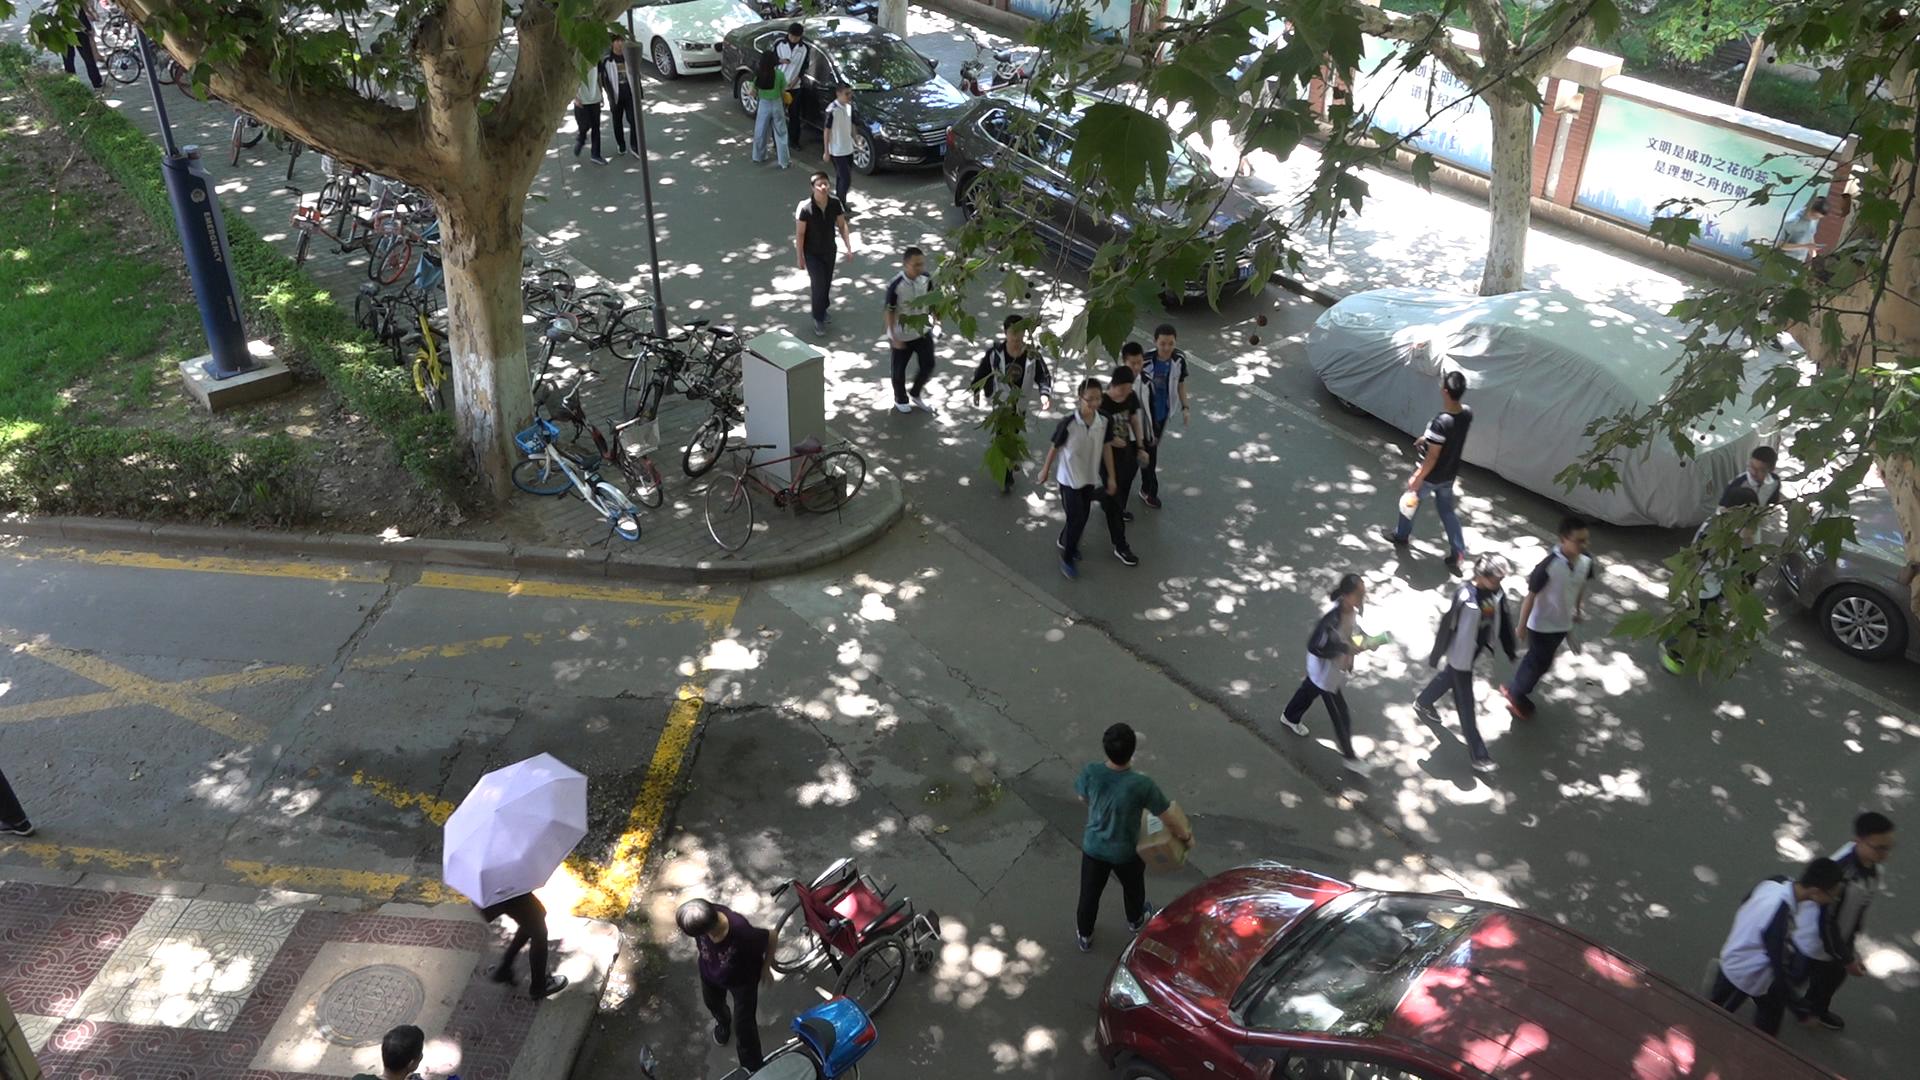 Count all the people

22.